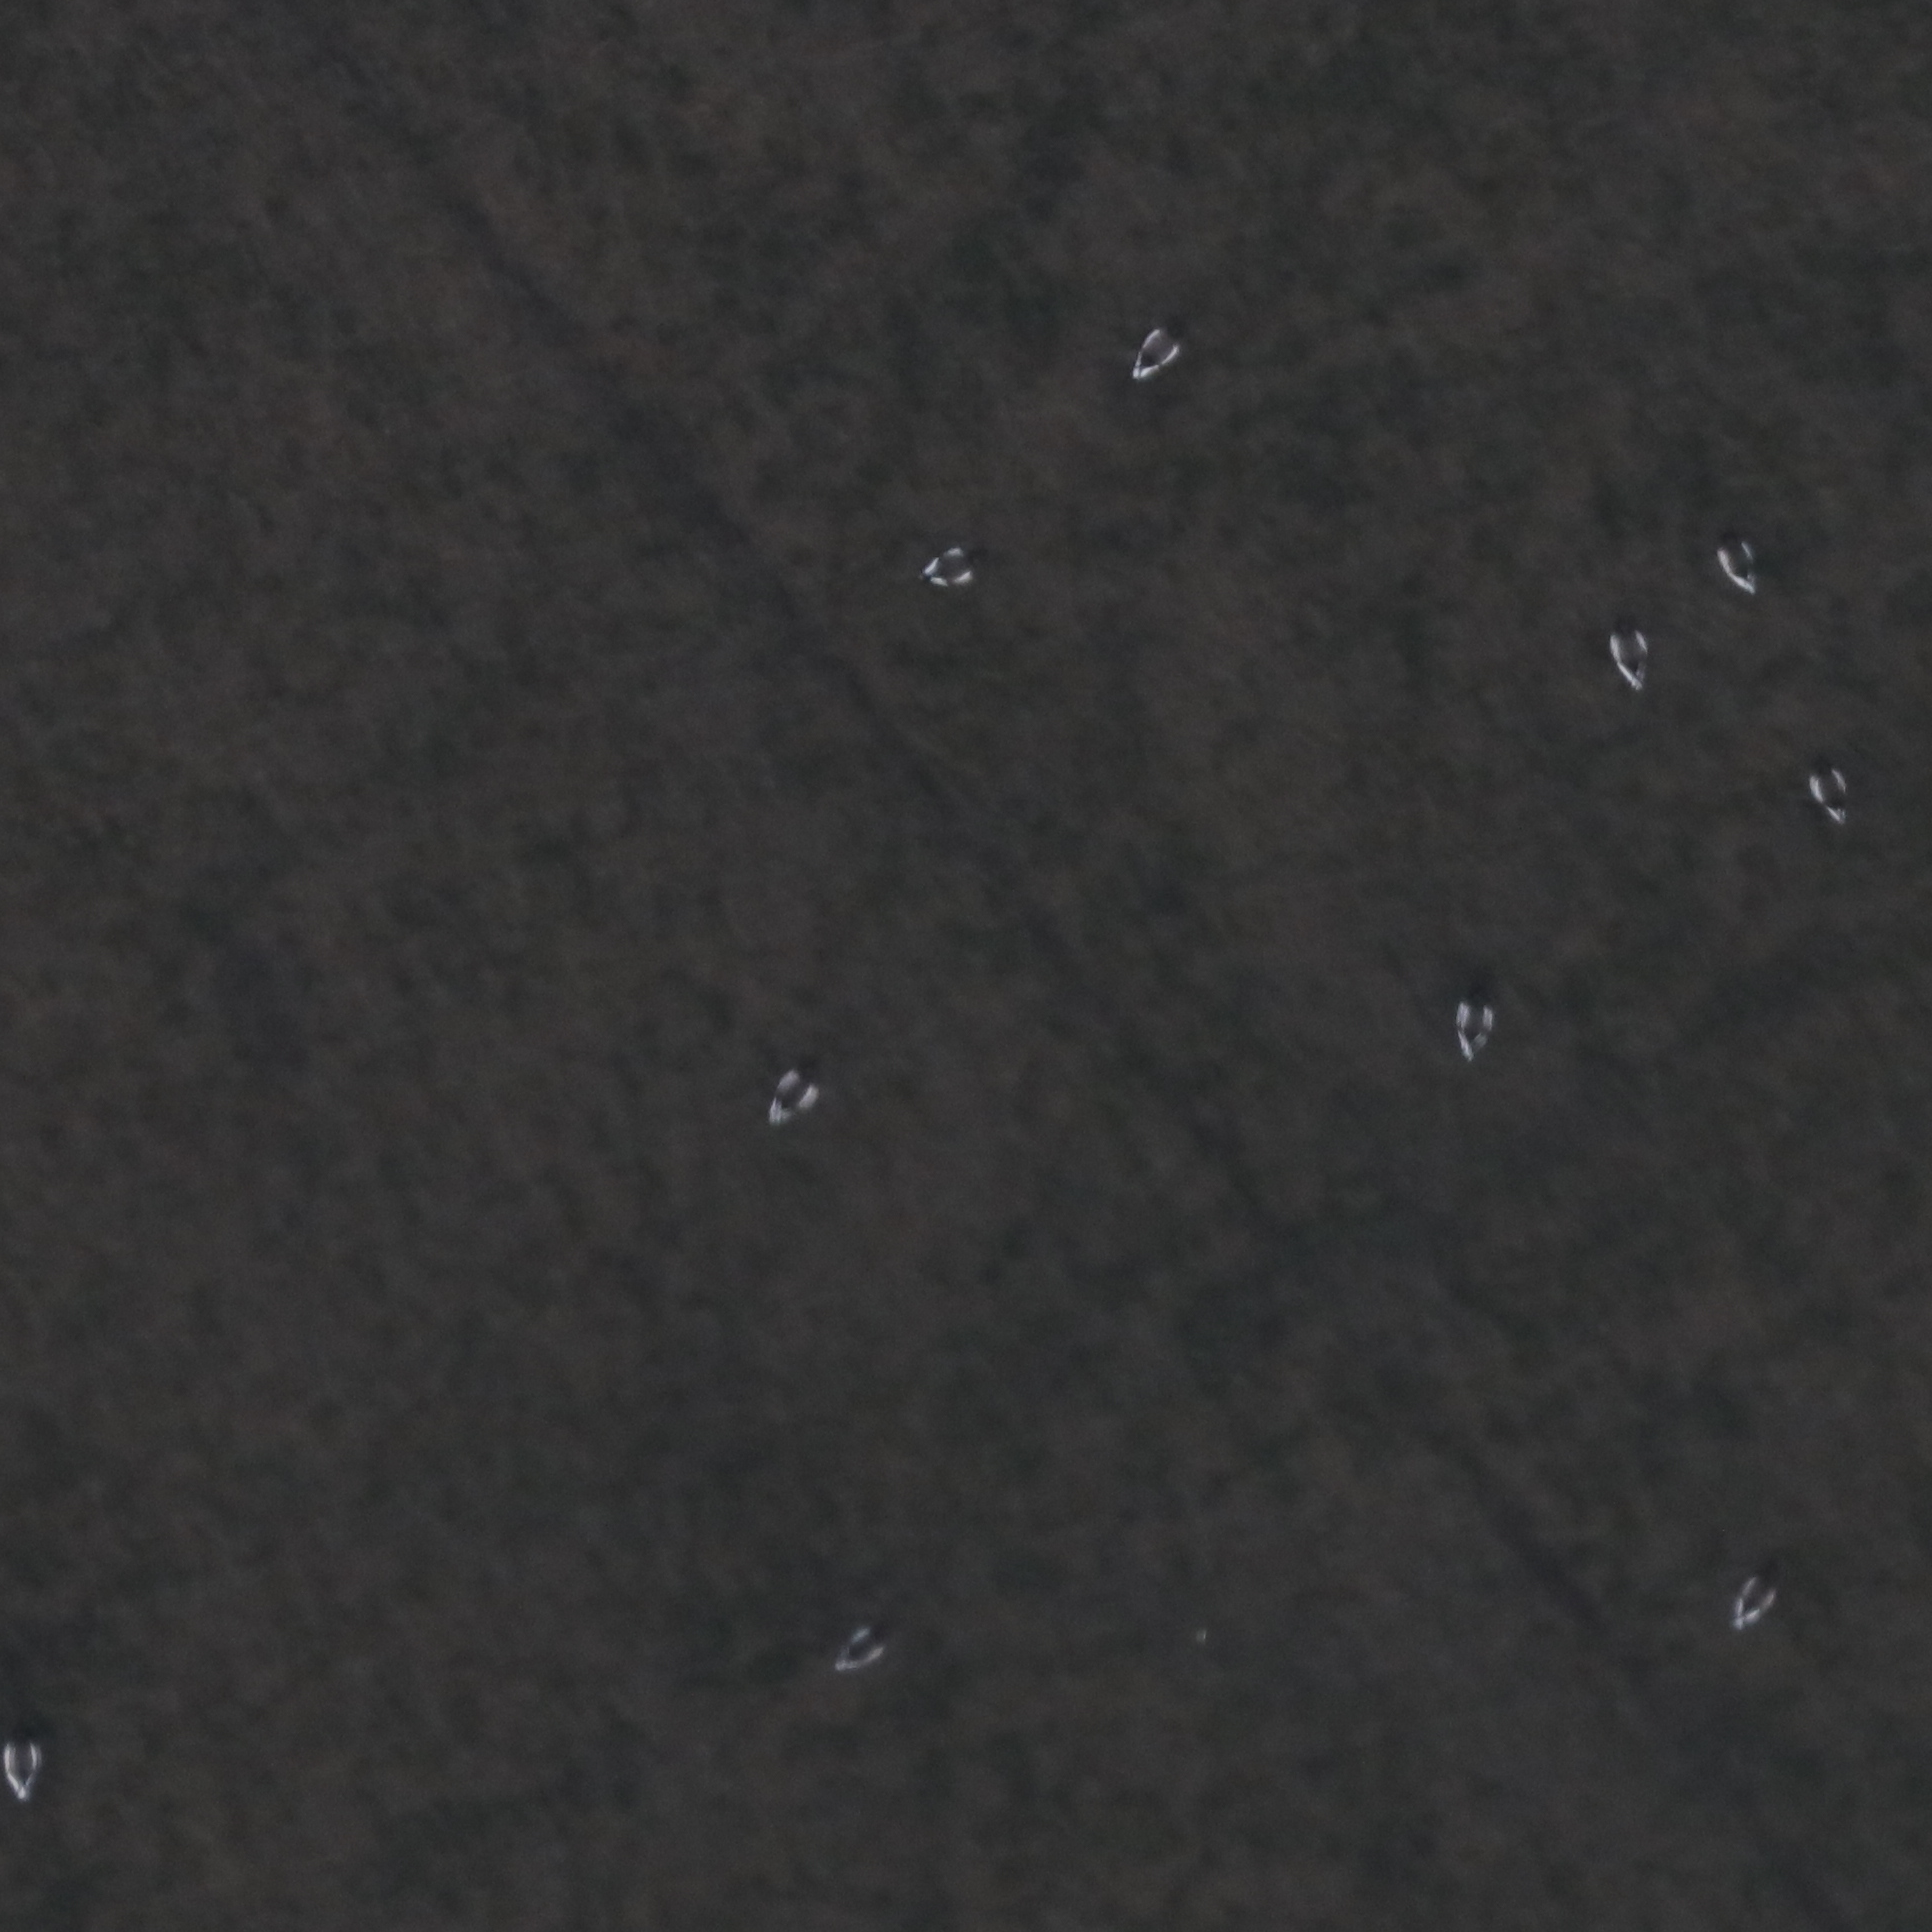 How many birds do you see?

10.